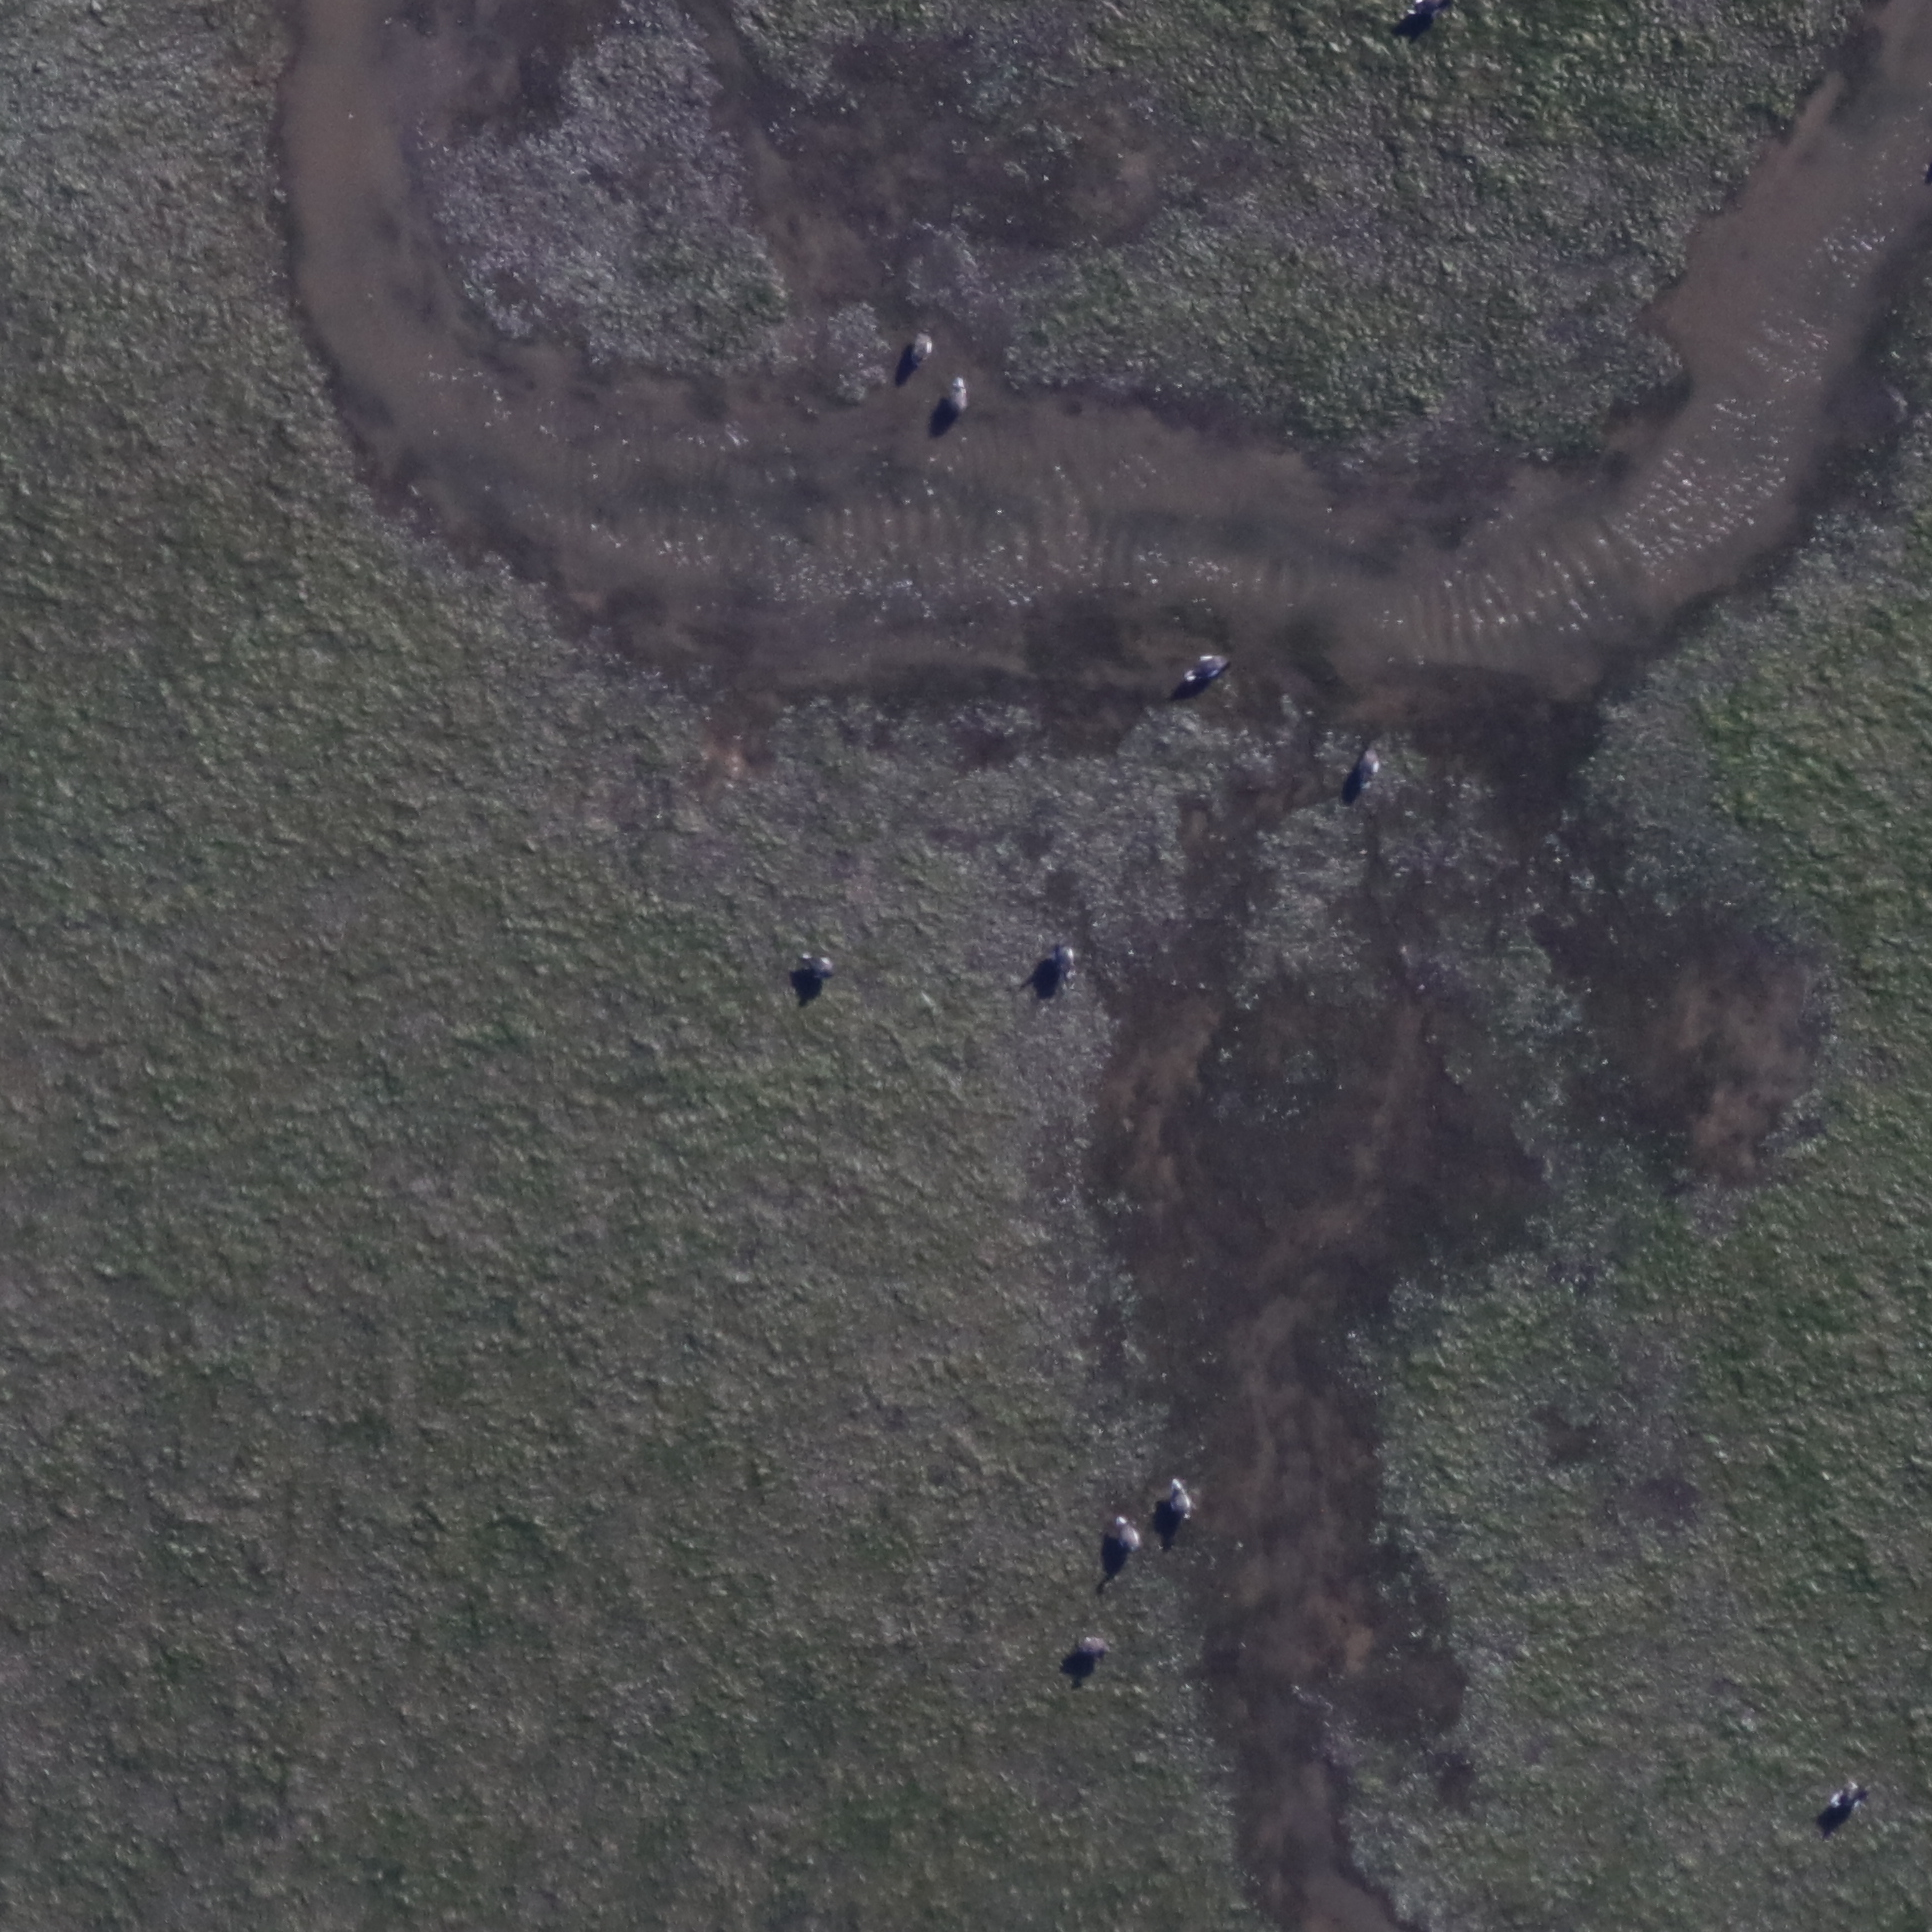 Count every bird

11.